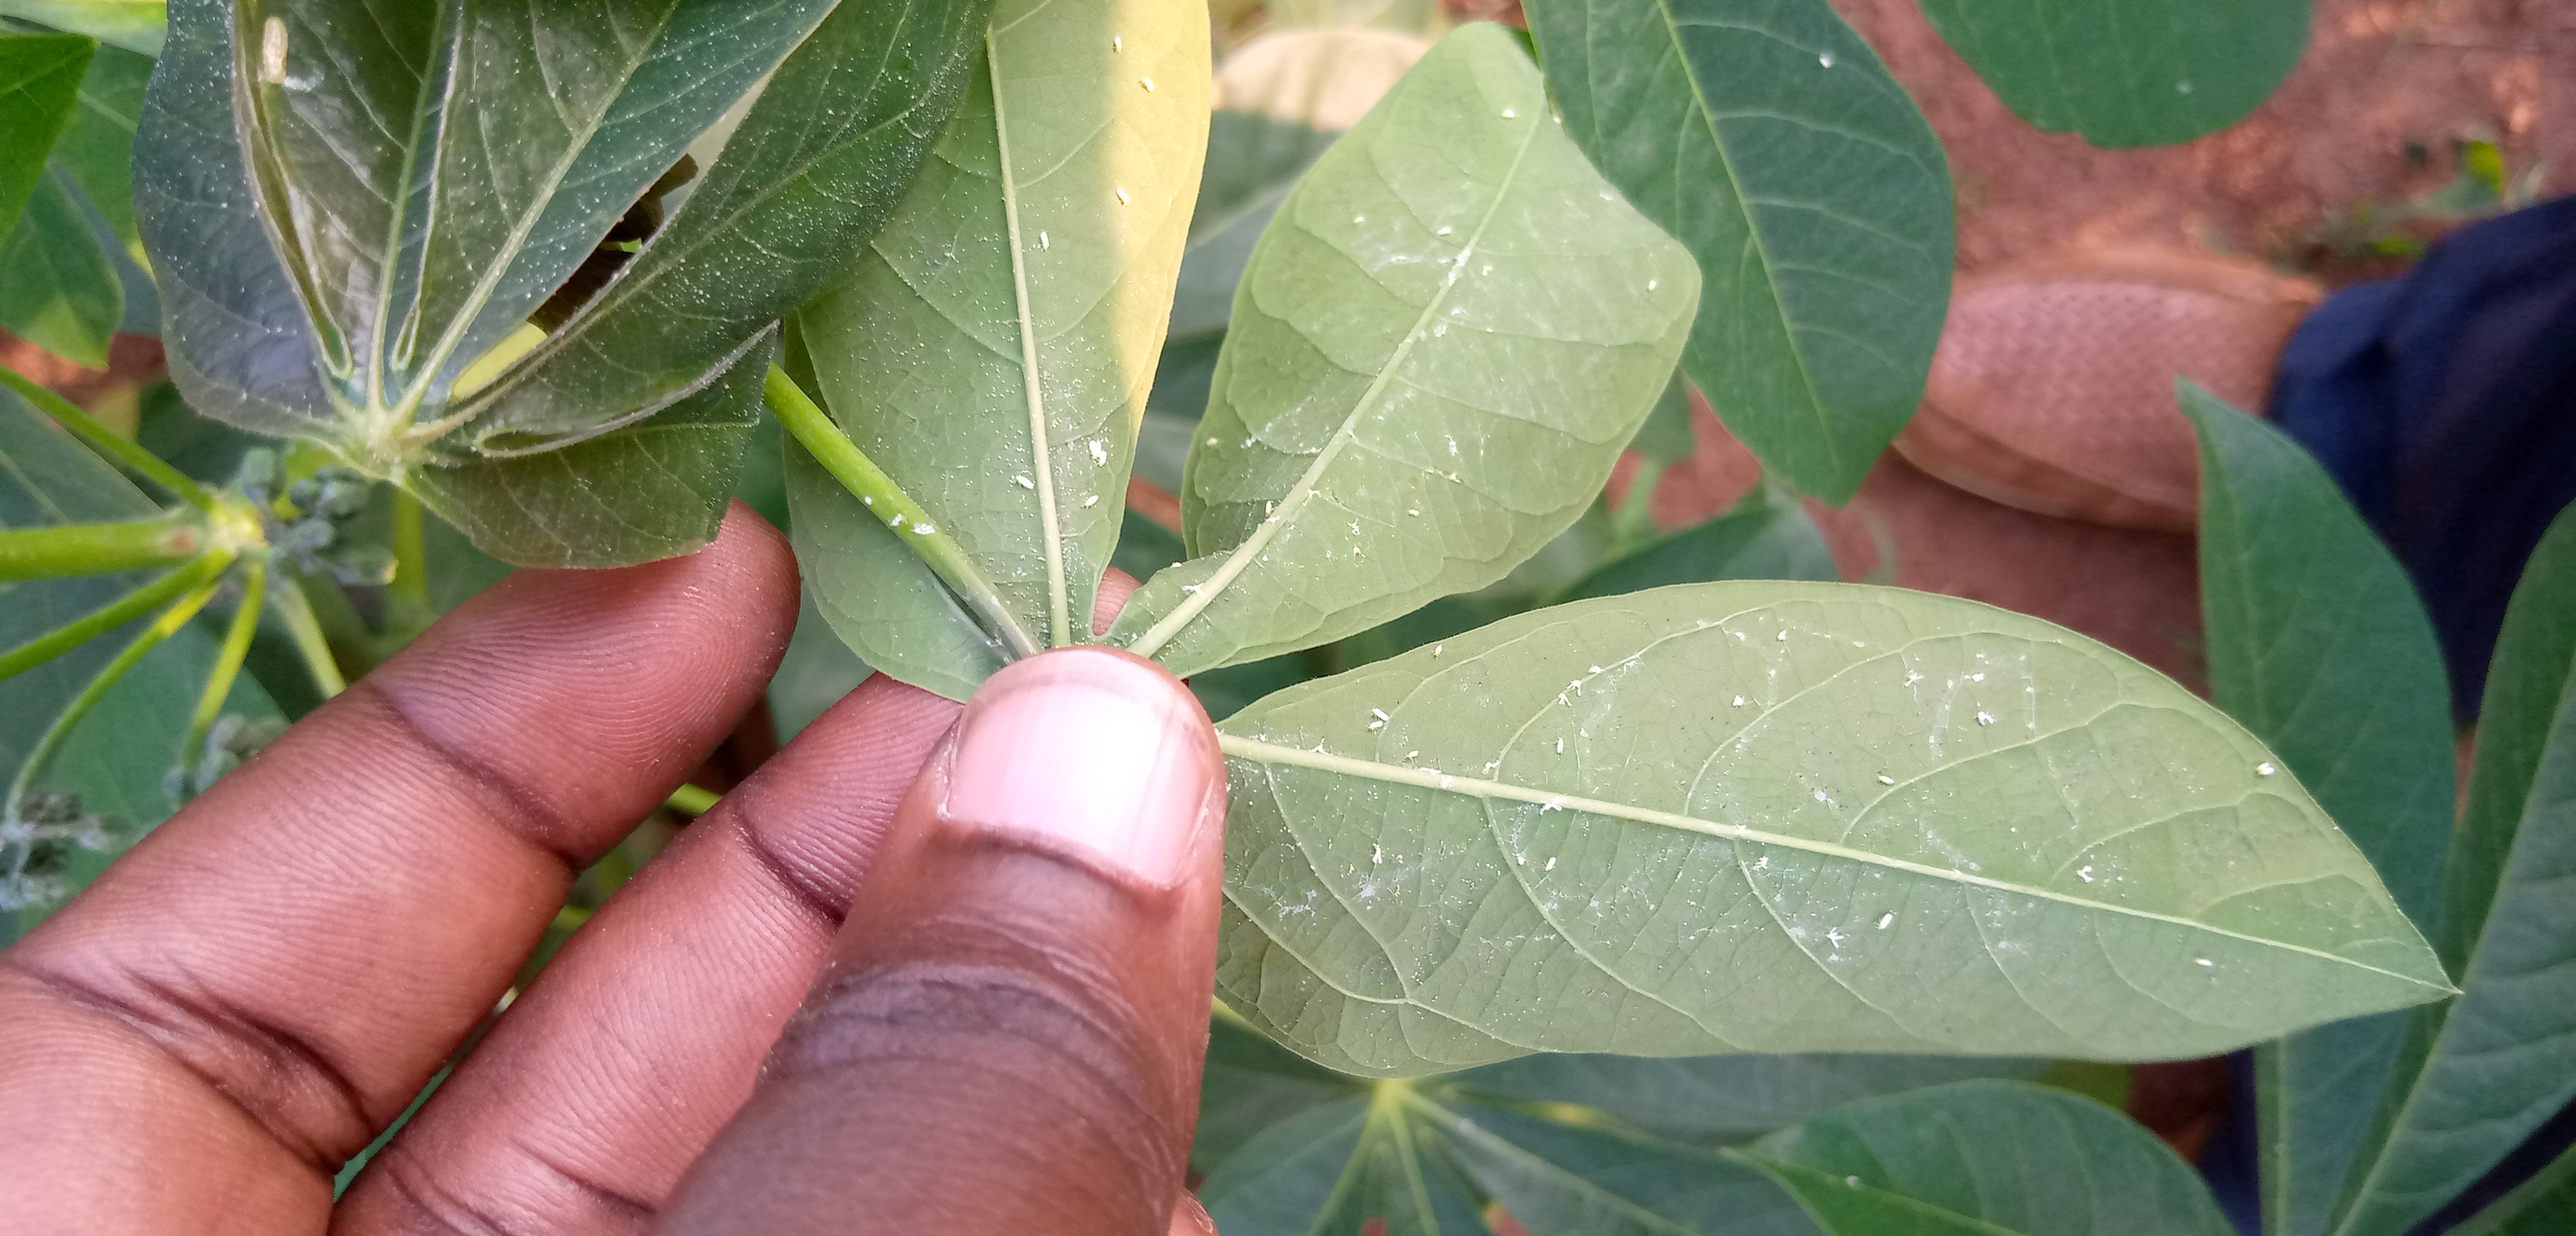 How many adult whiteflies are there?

47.